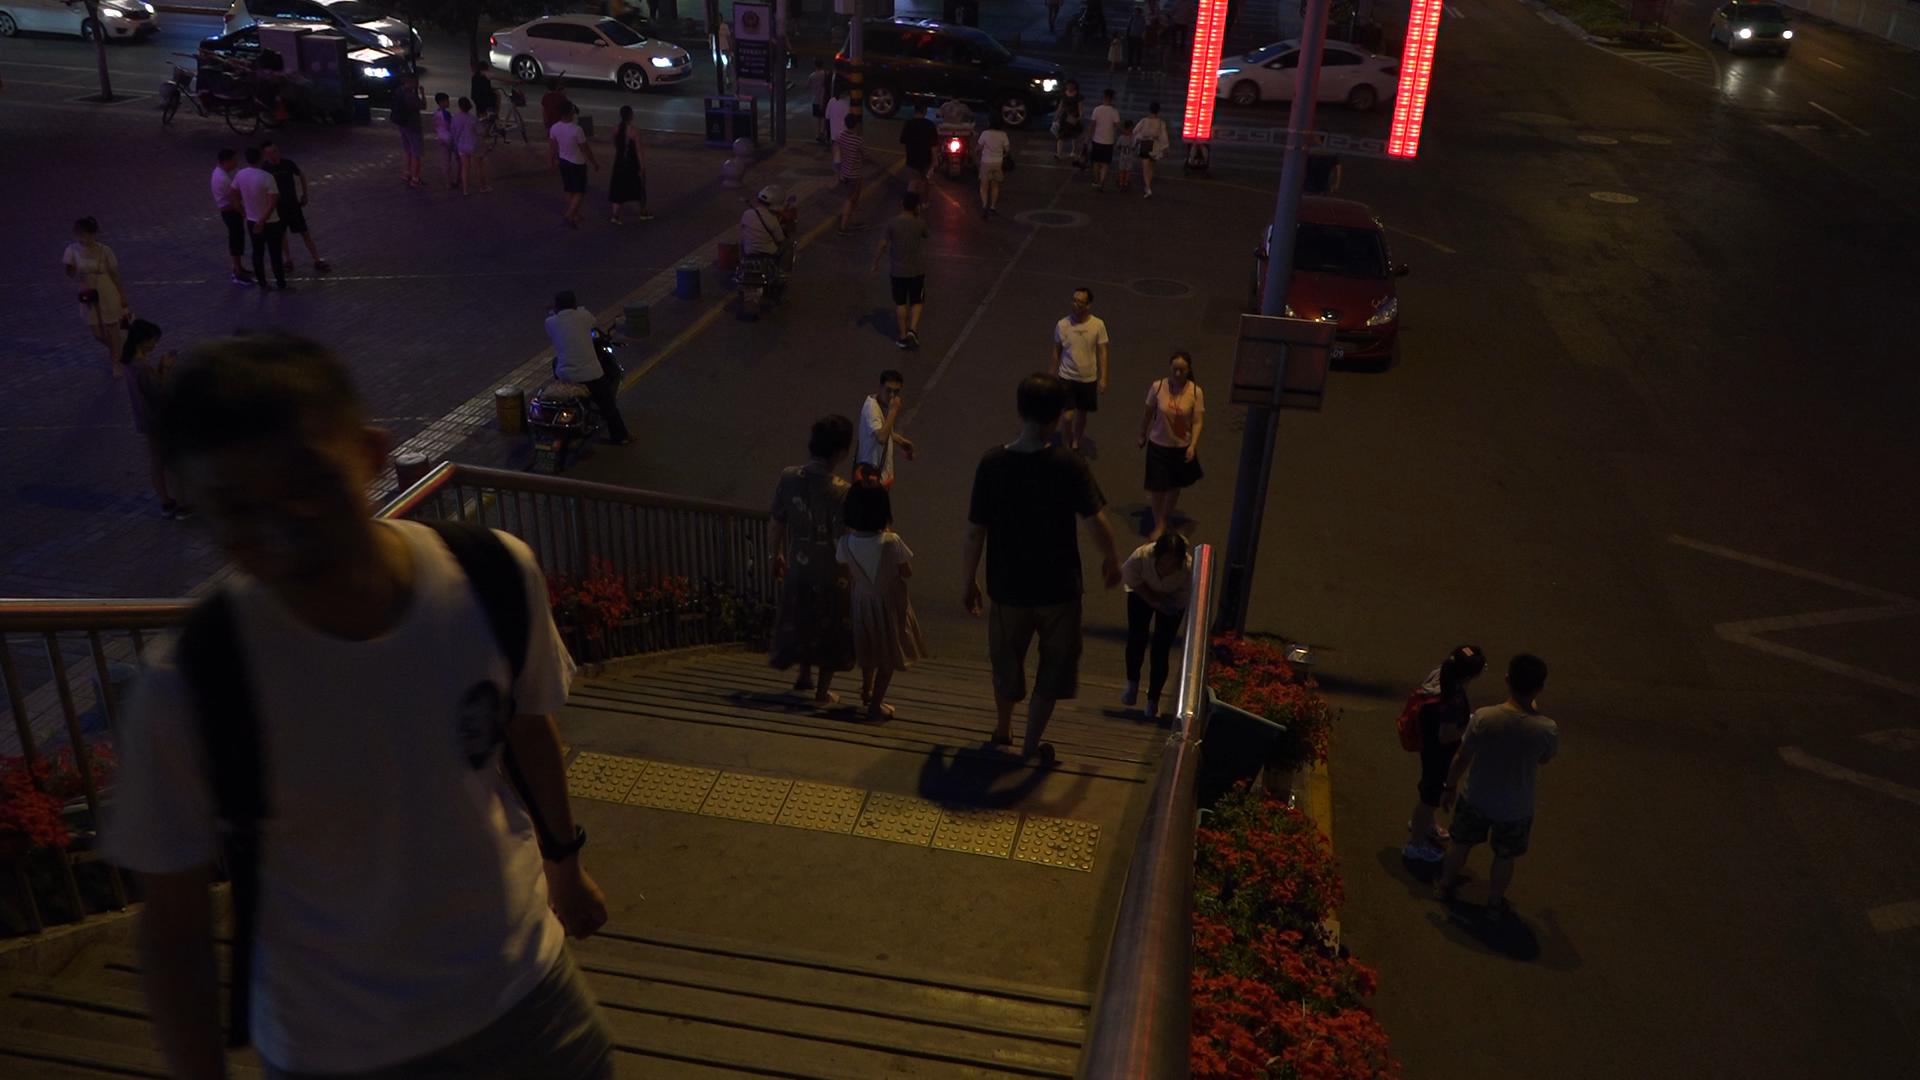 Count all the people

42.